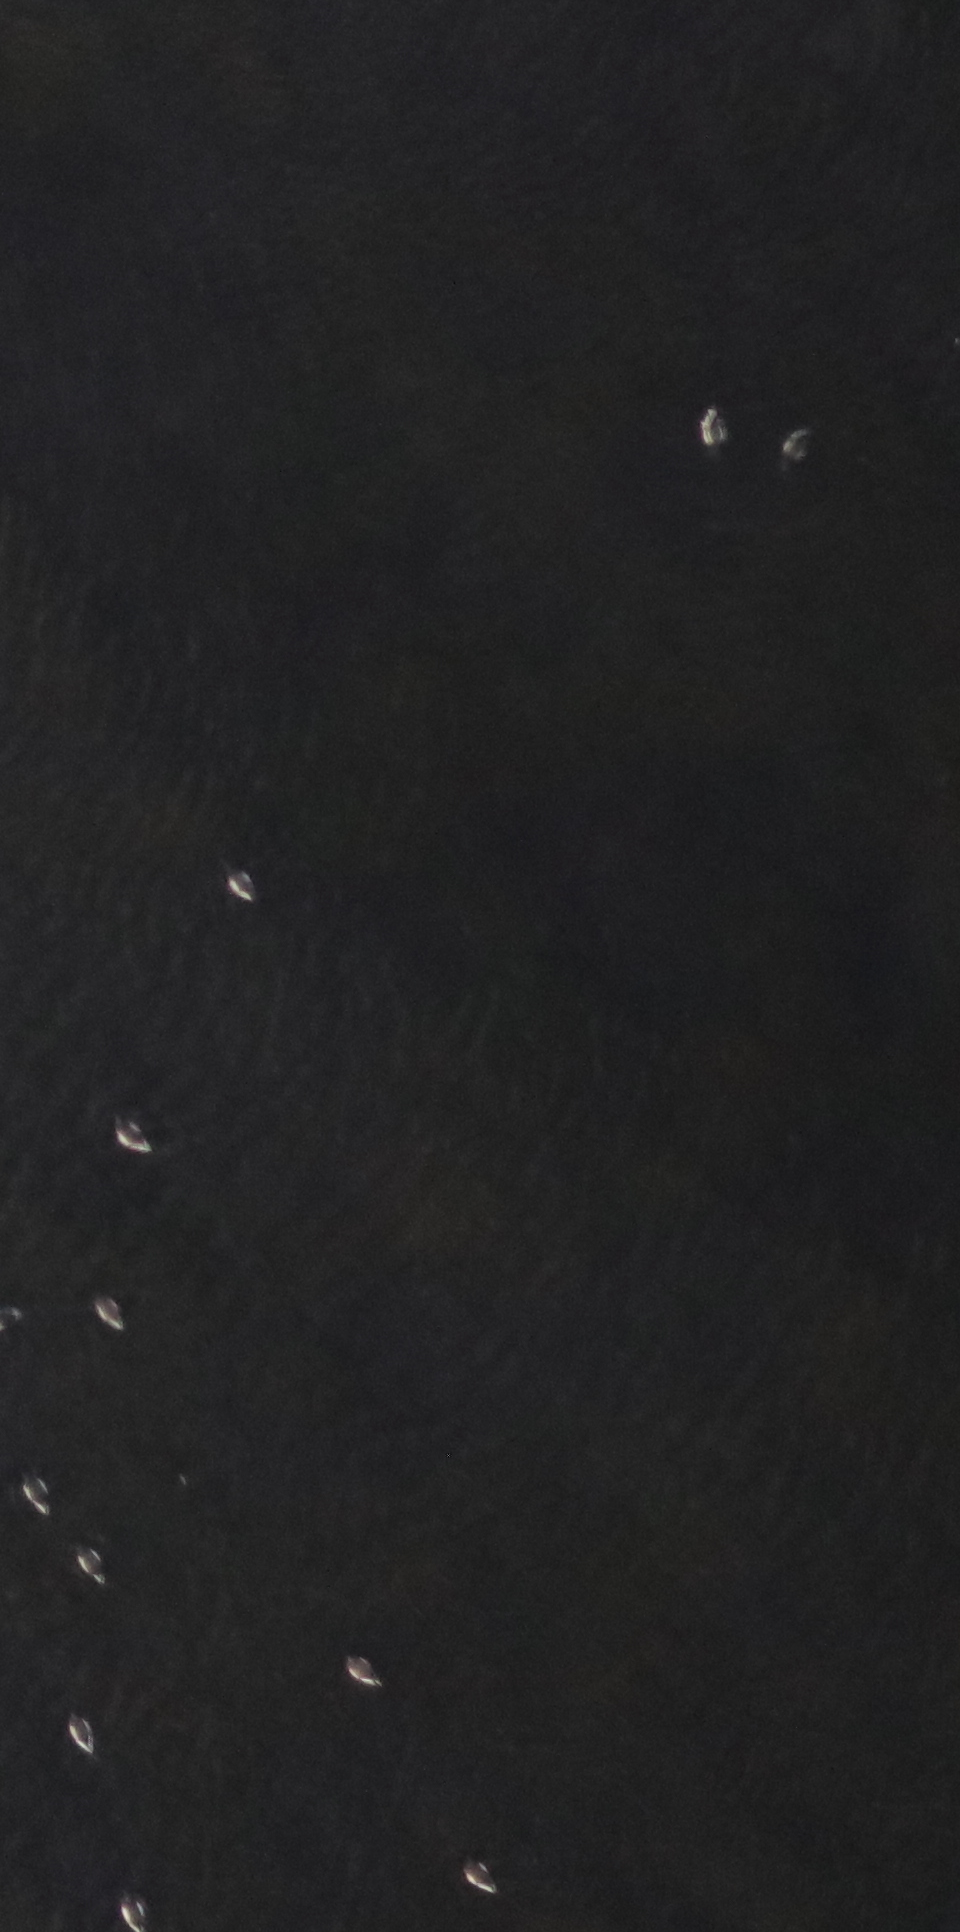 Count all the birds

12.